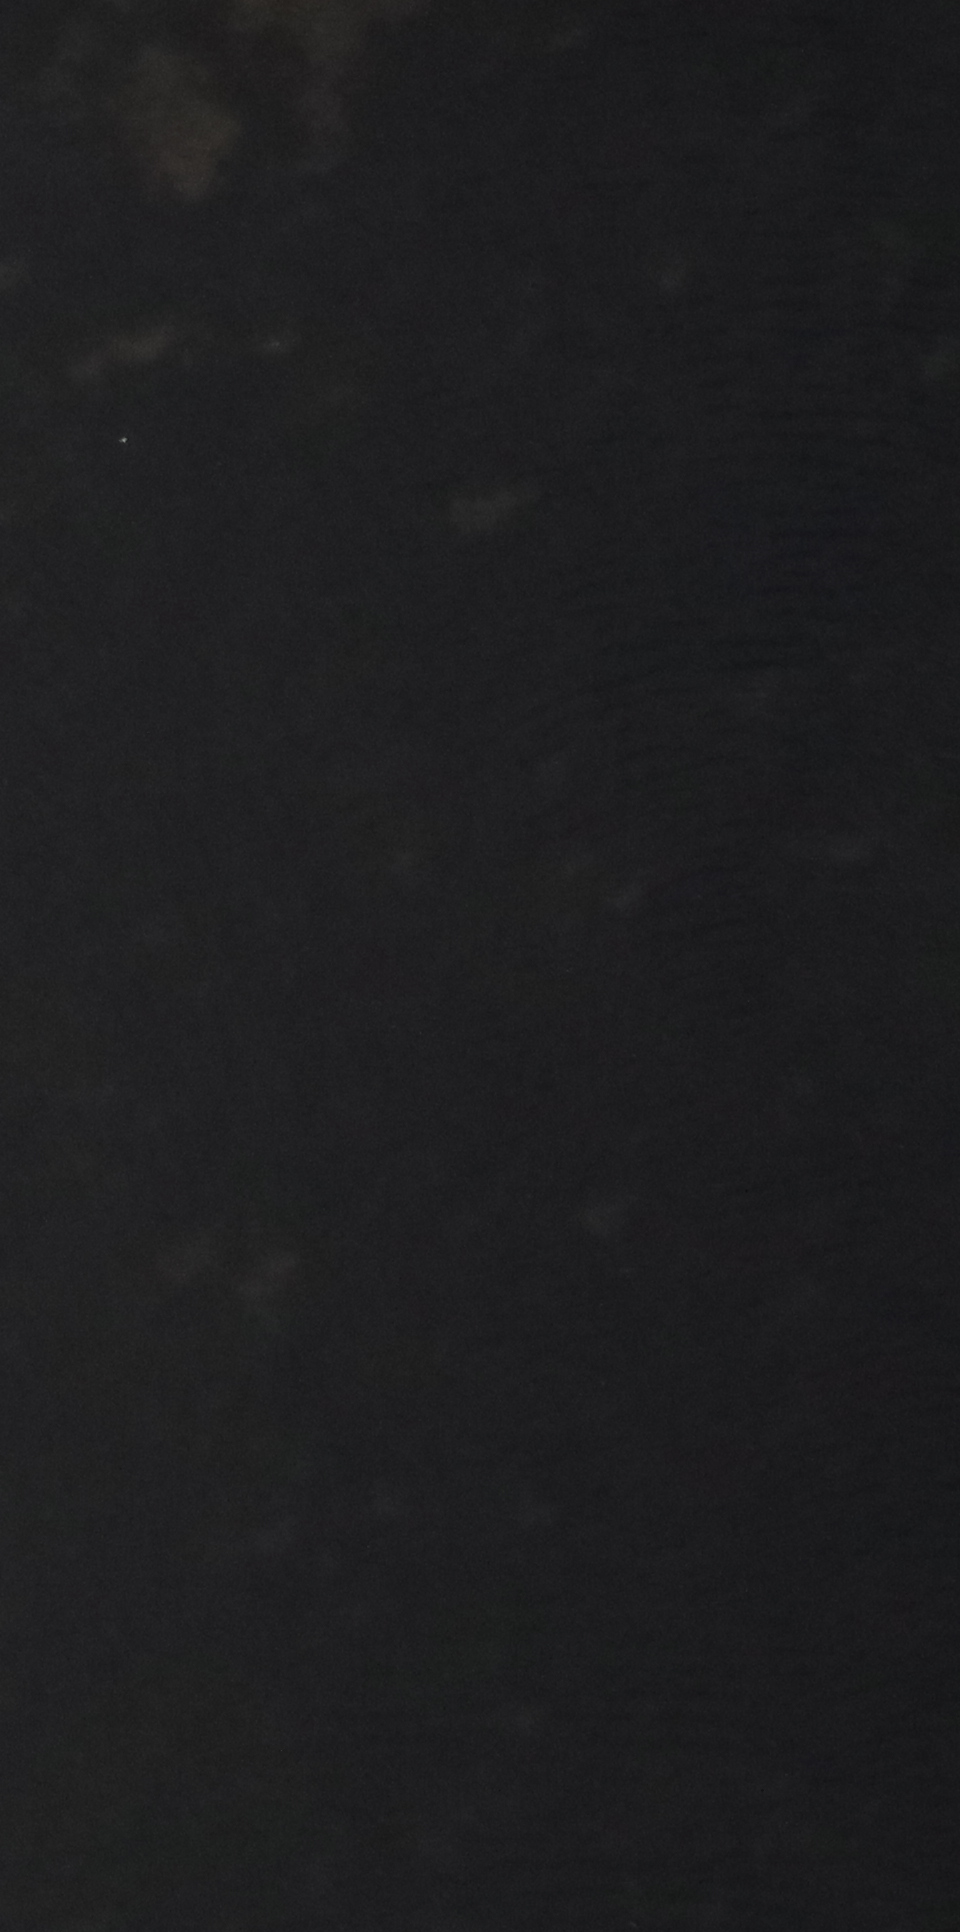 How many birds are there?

0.